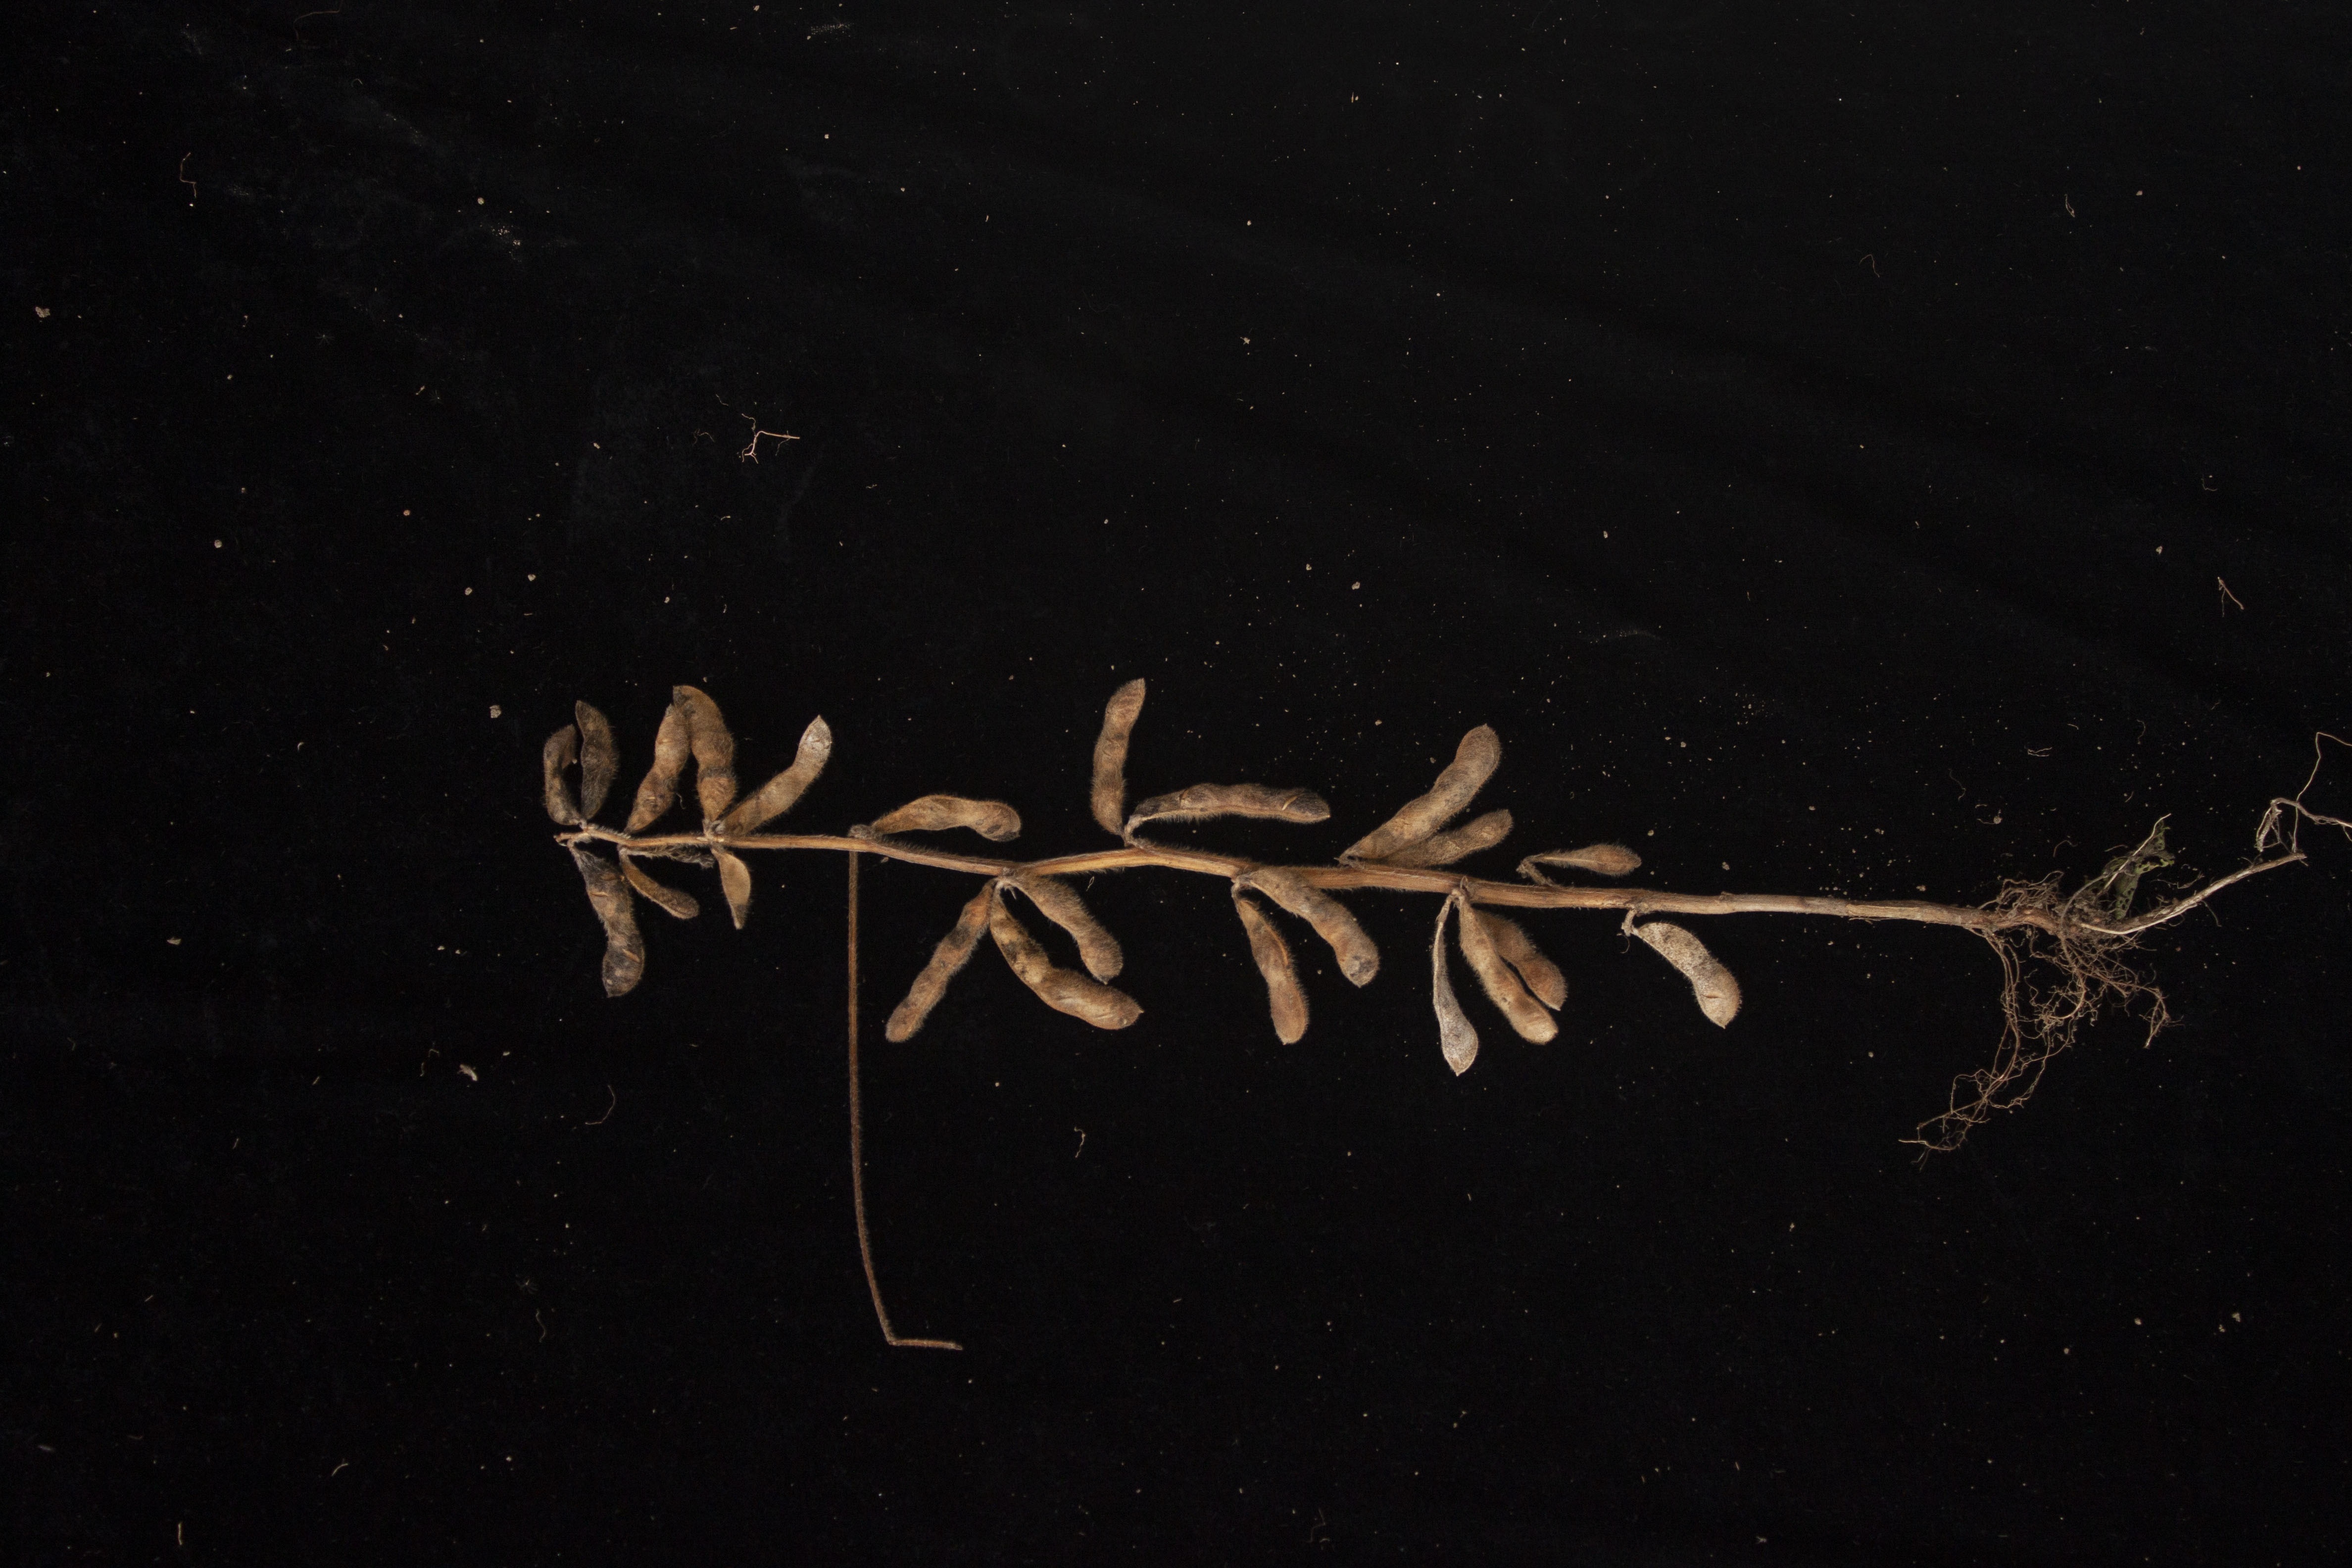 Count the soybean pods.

23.